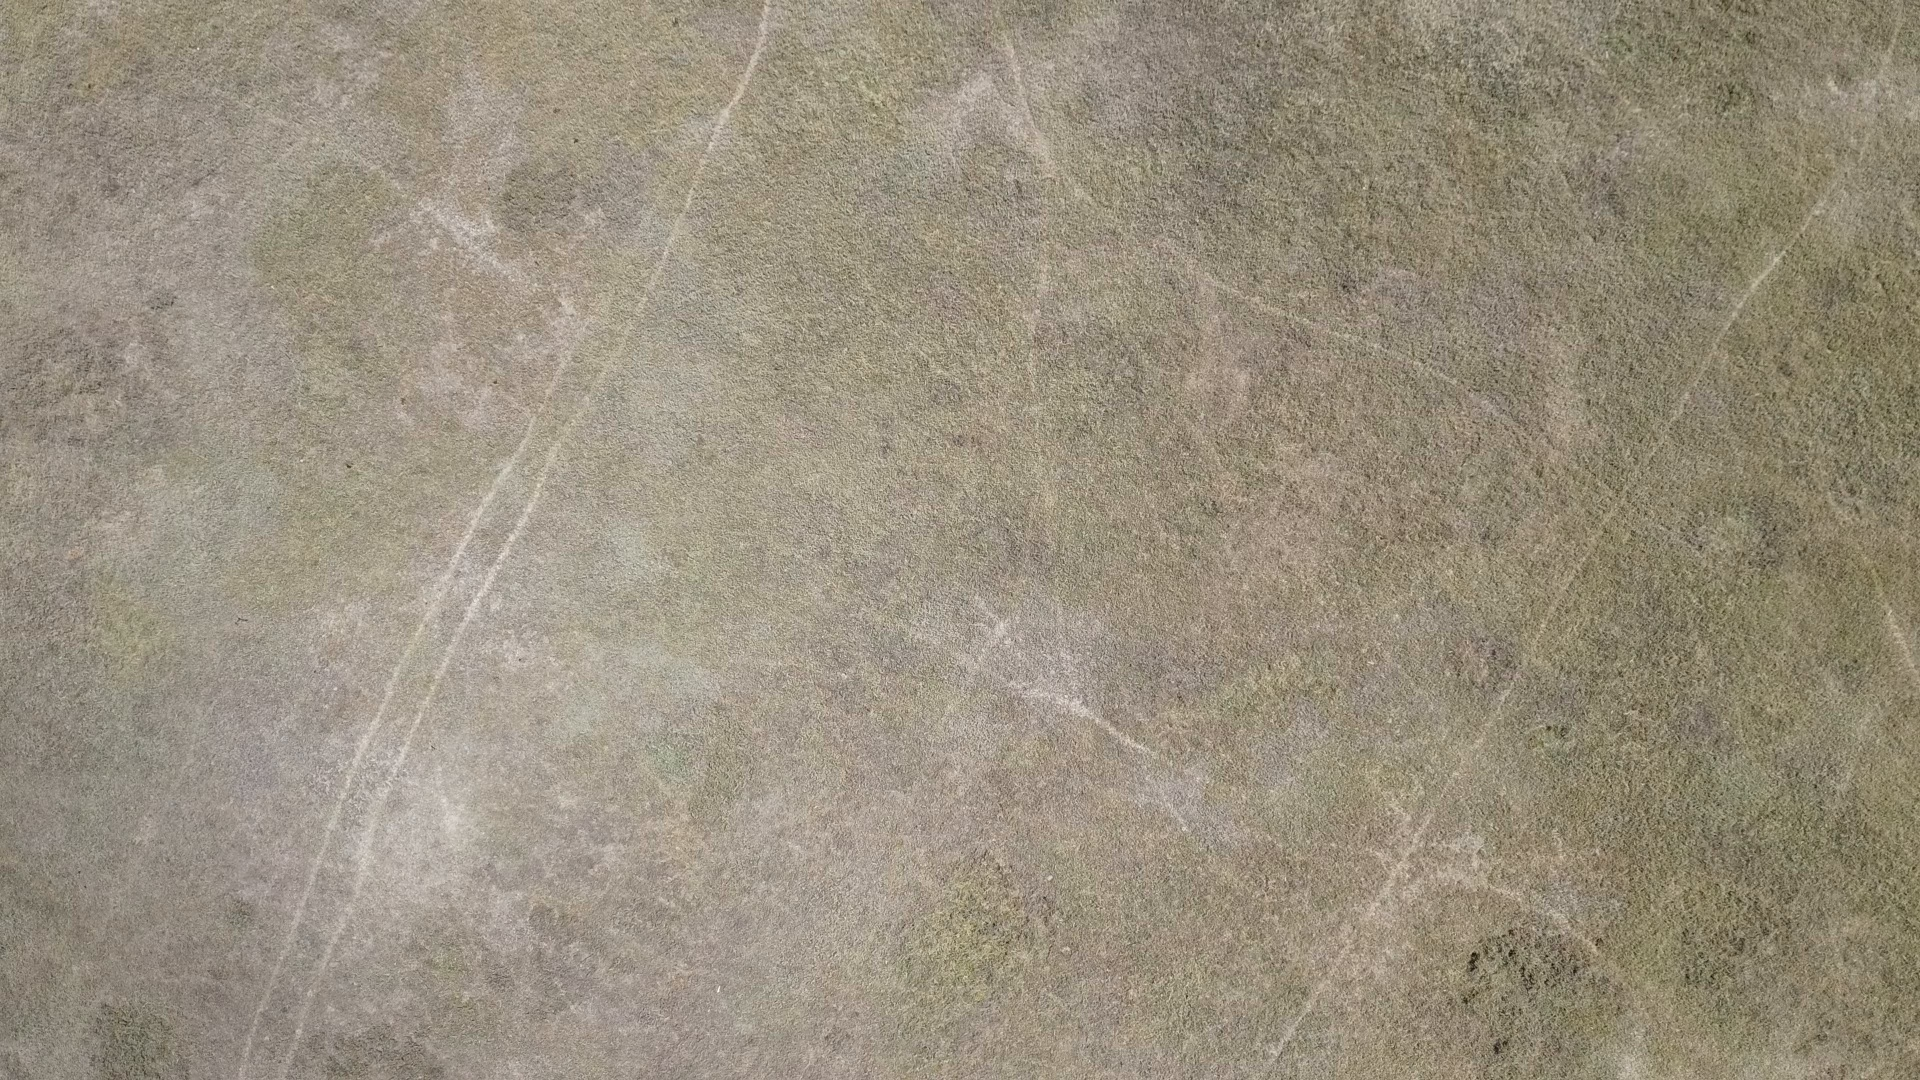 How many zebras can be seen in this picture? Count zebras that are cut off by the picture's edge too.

0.